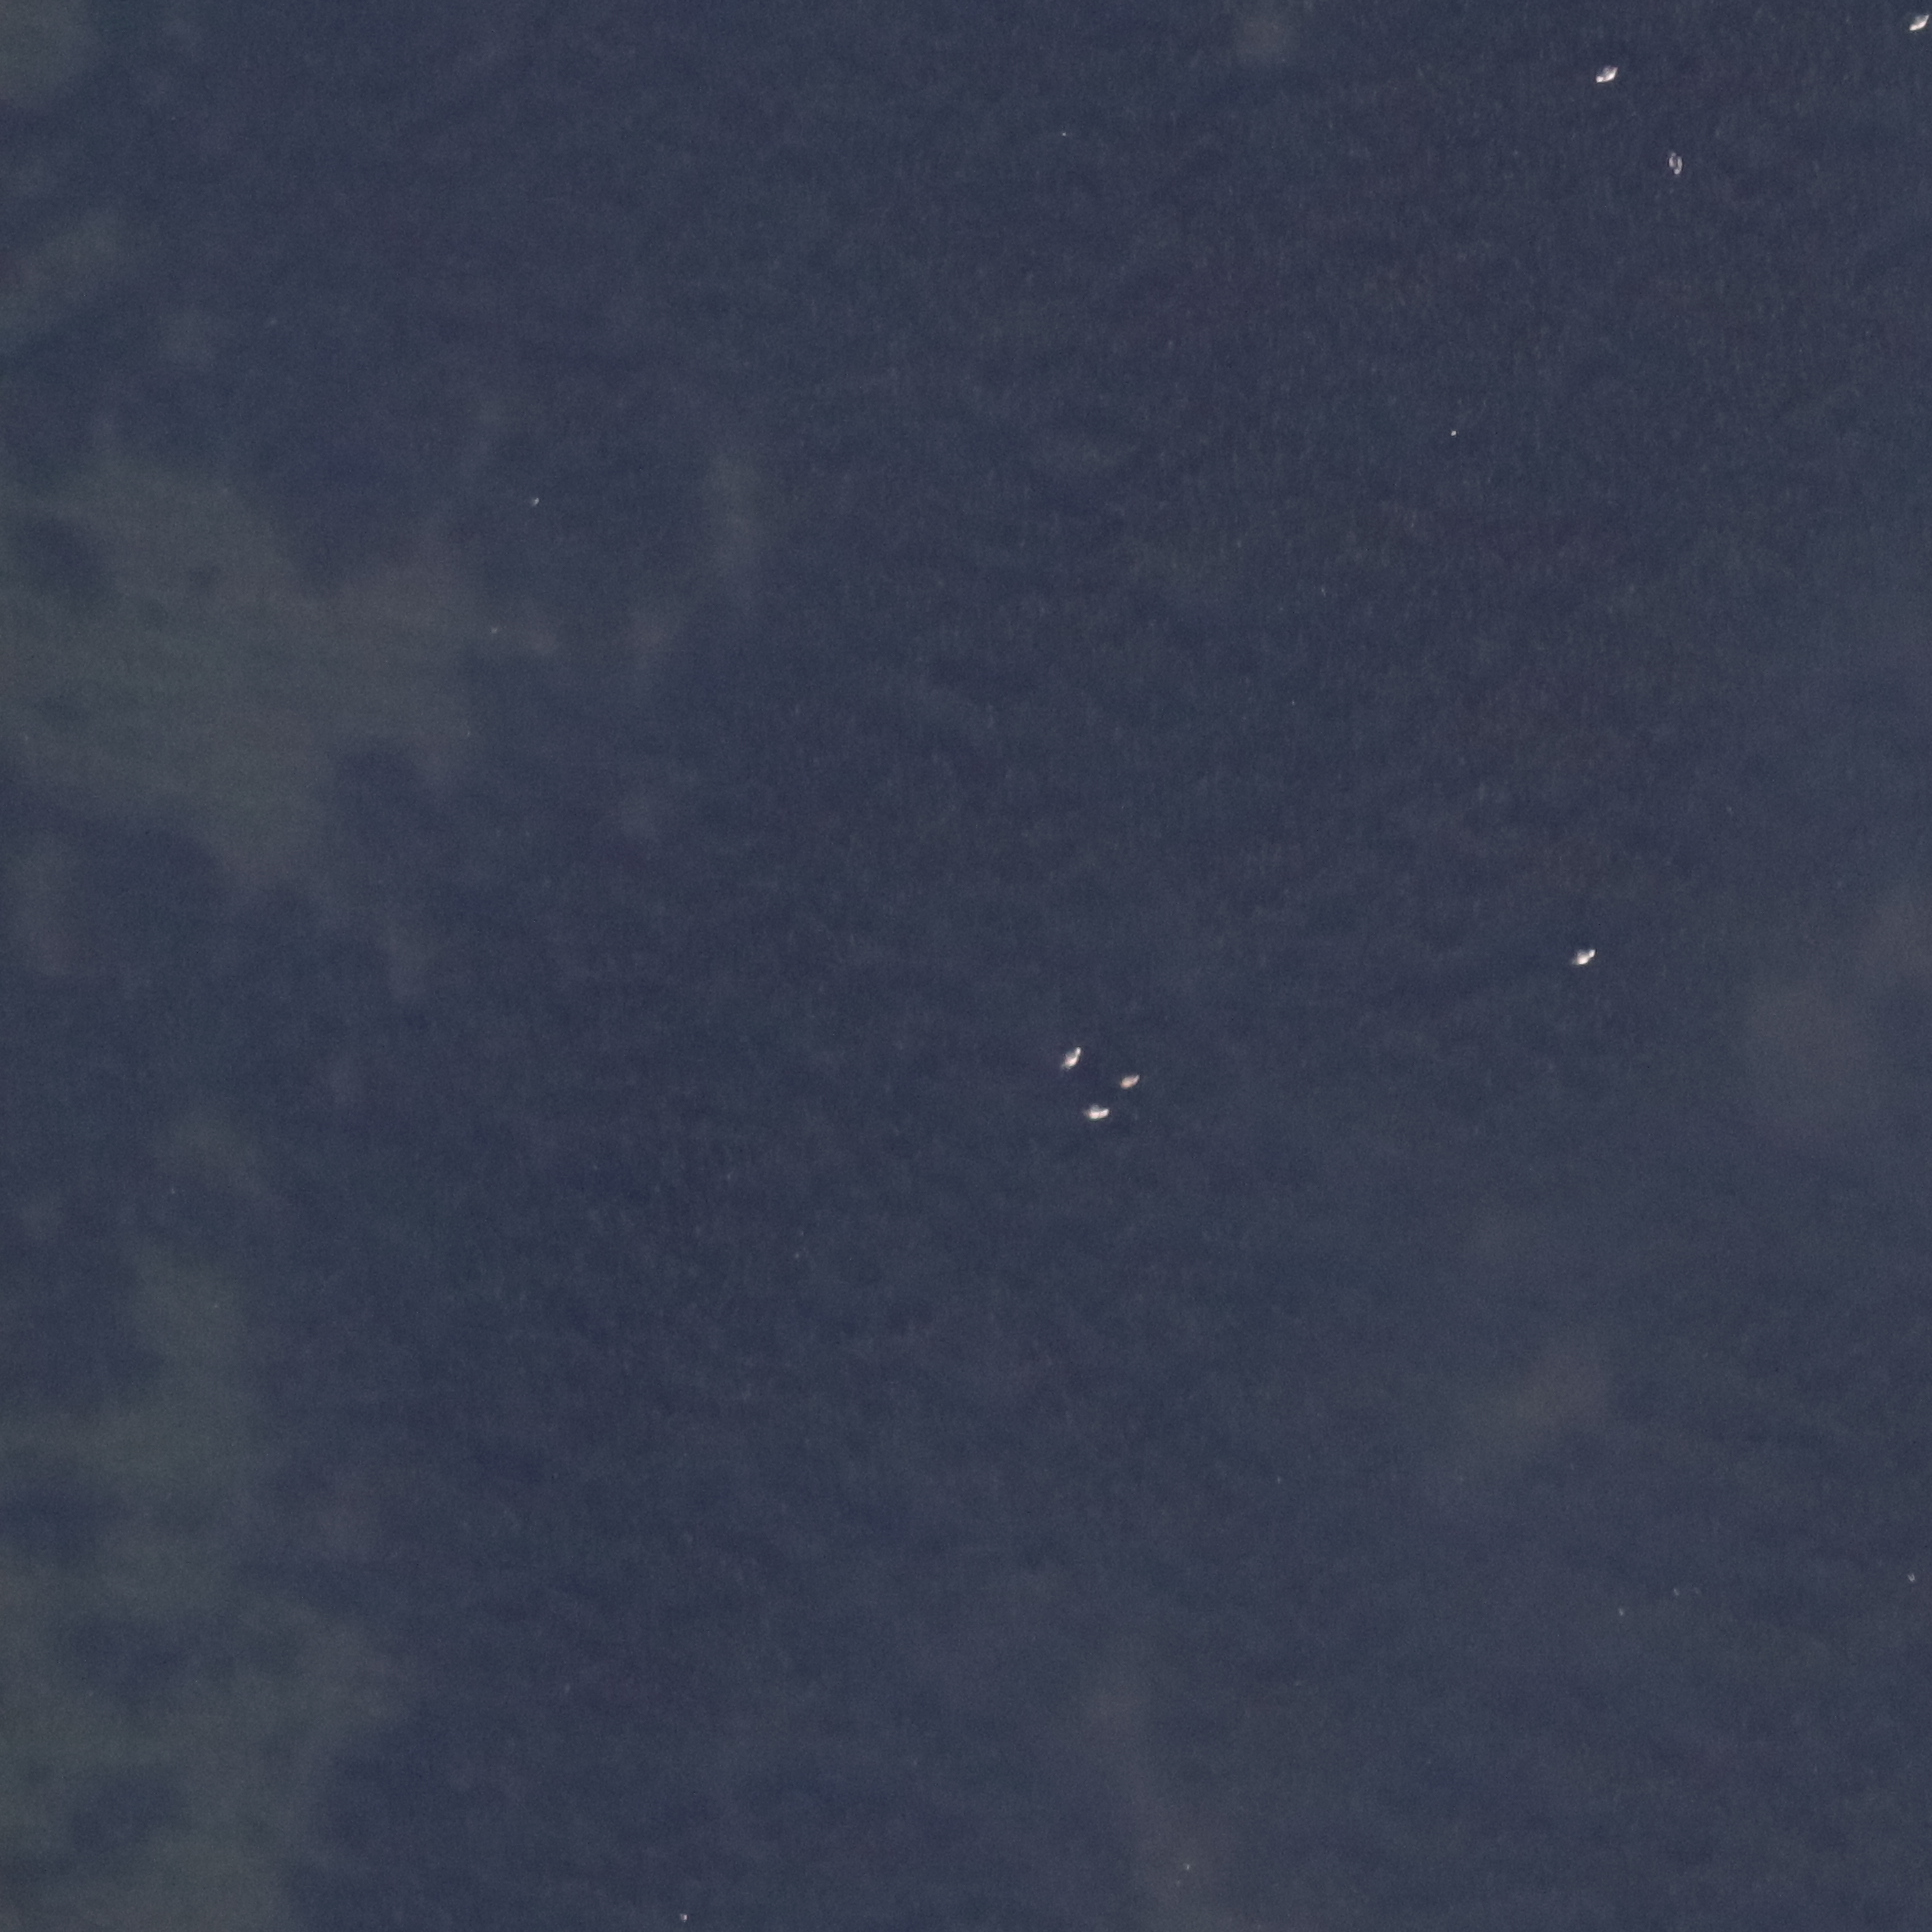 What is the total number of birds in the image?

7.